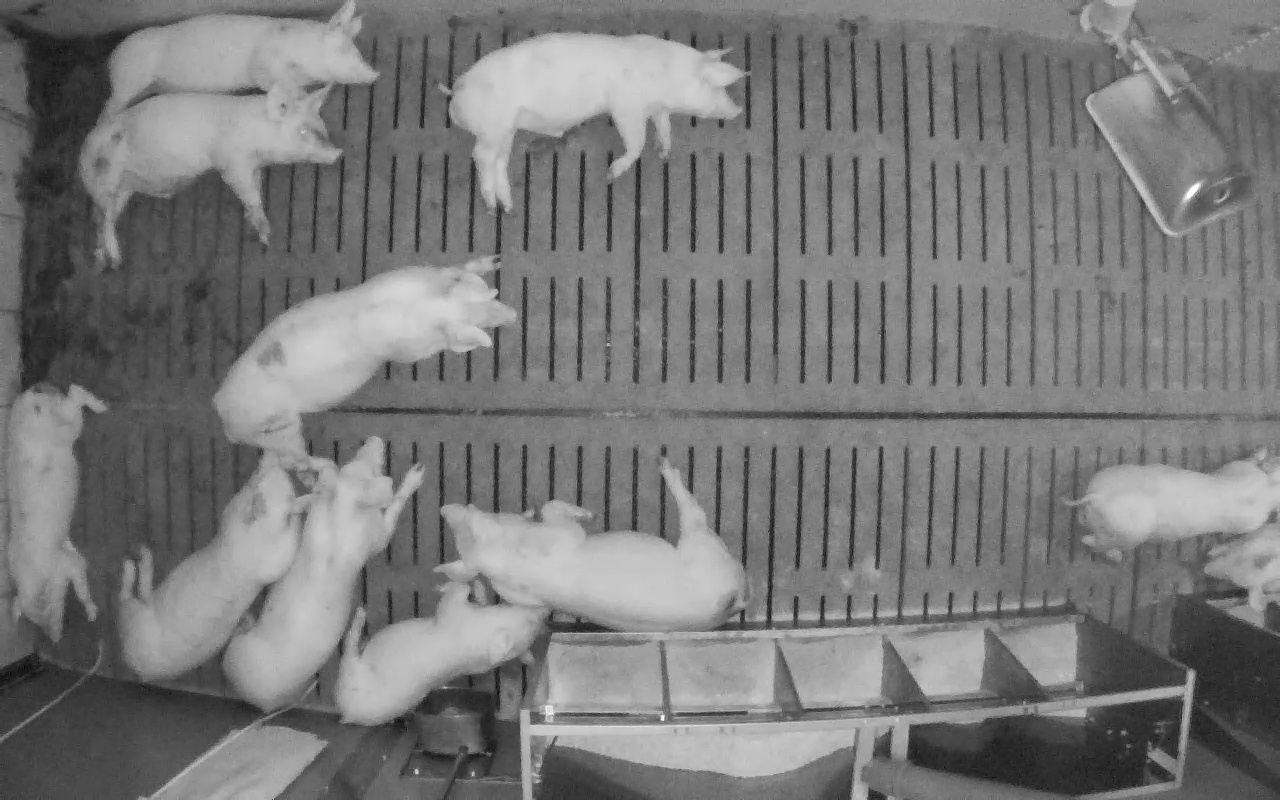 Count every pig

11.